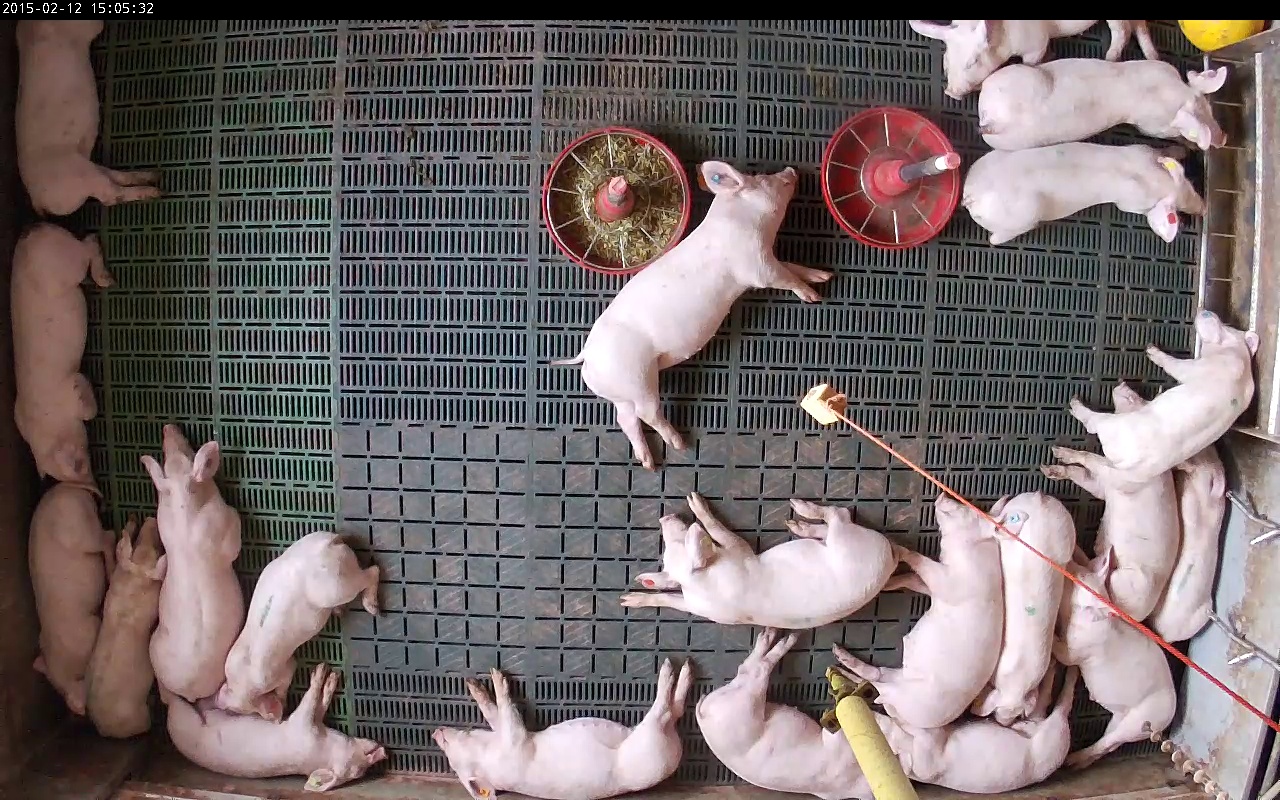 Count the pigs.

21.